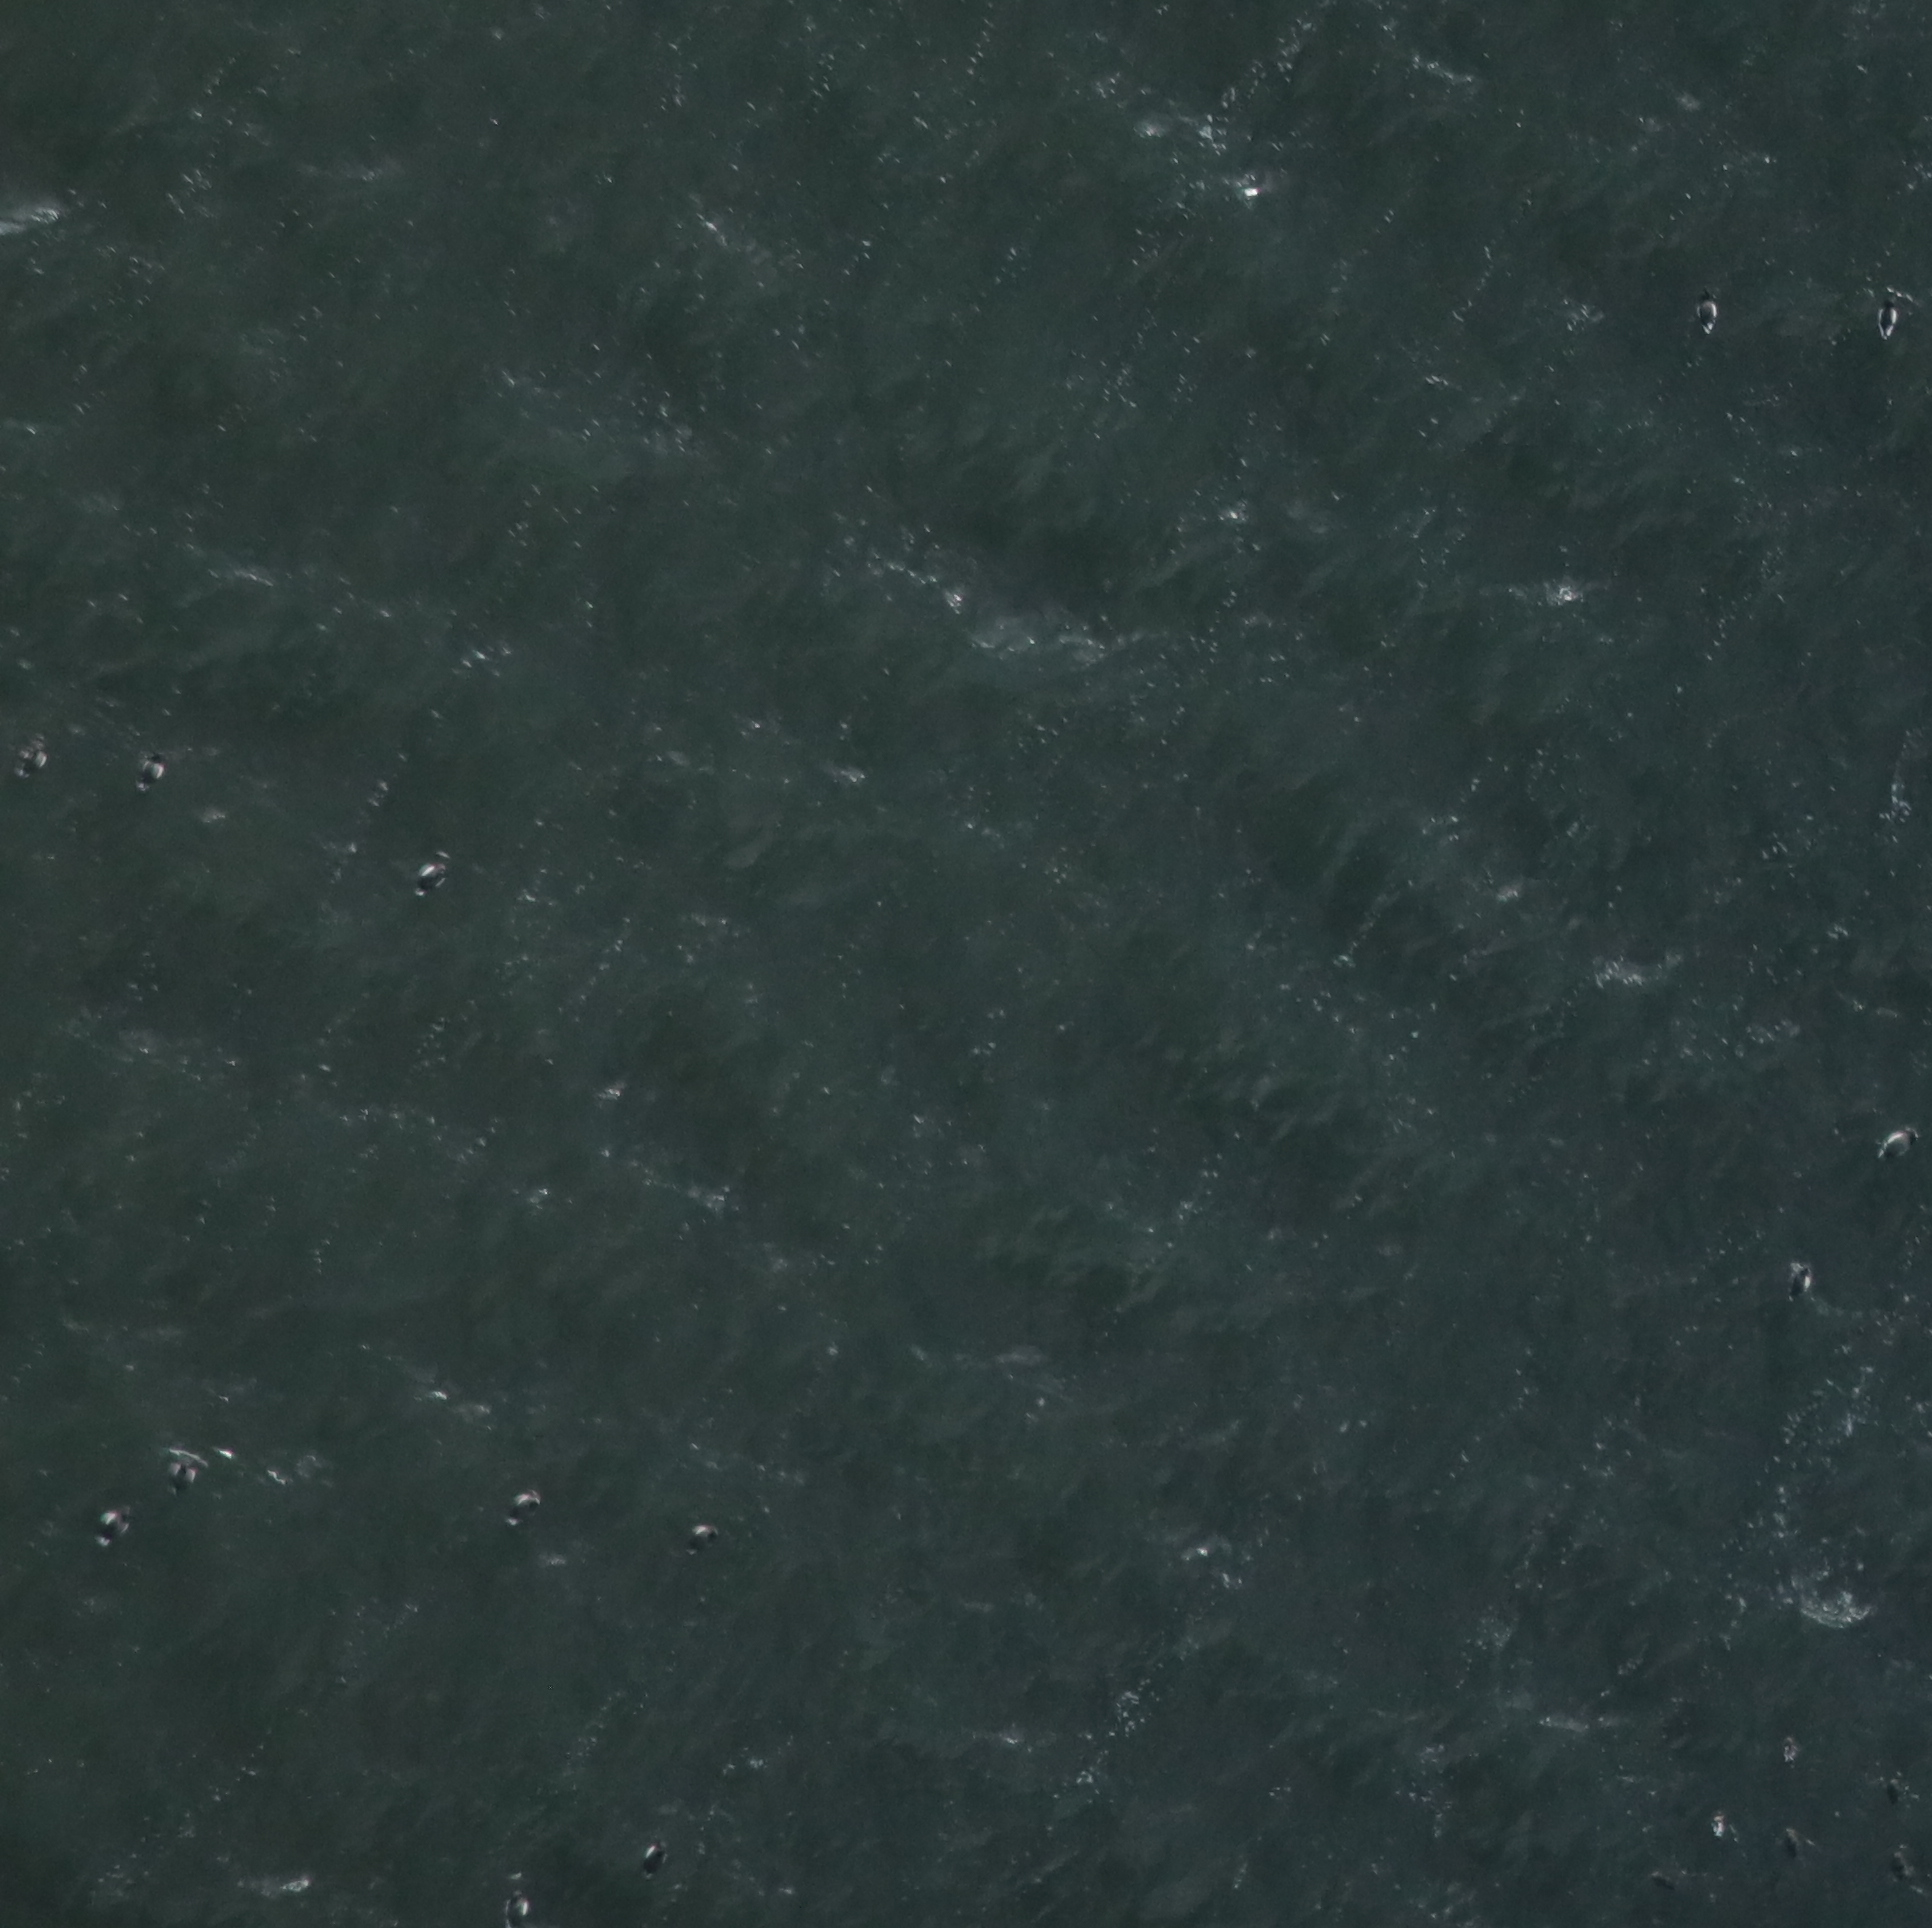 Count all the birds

19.